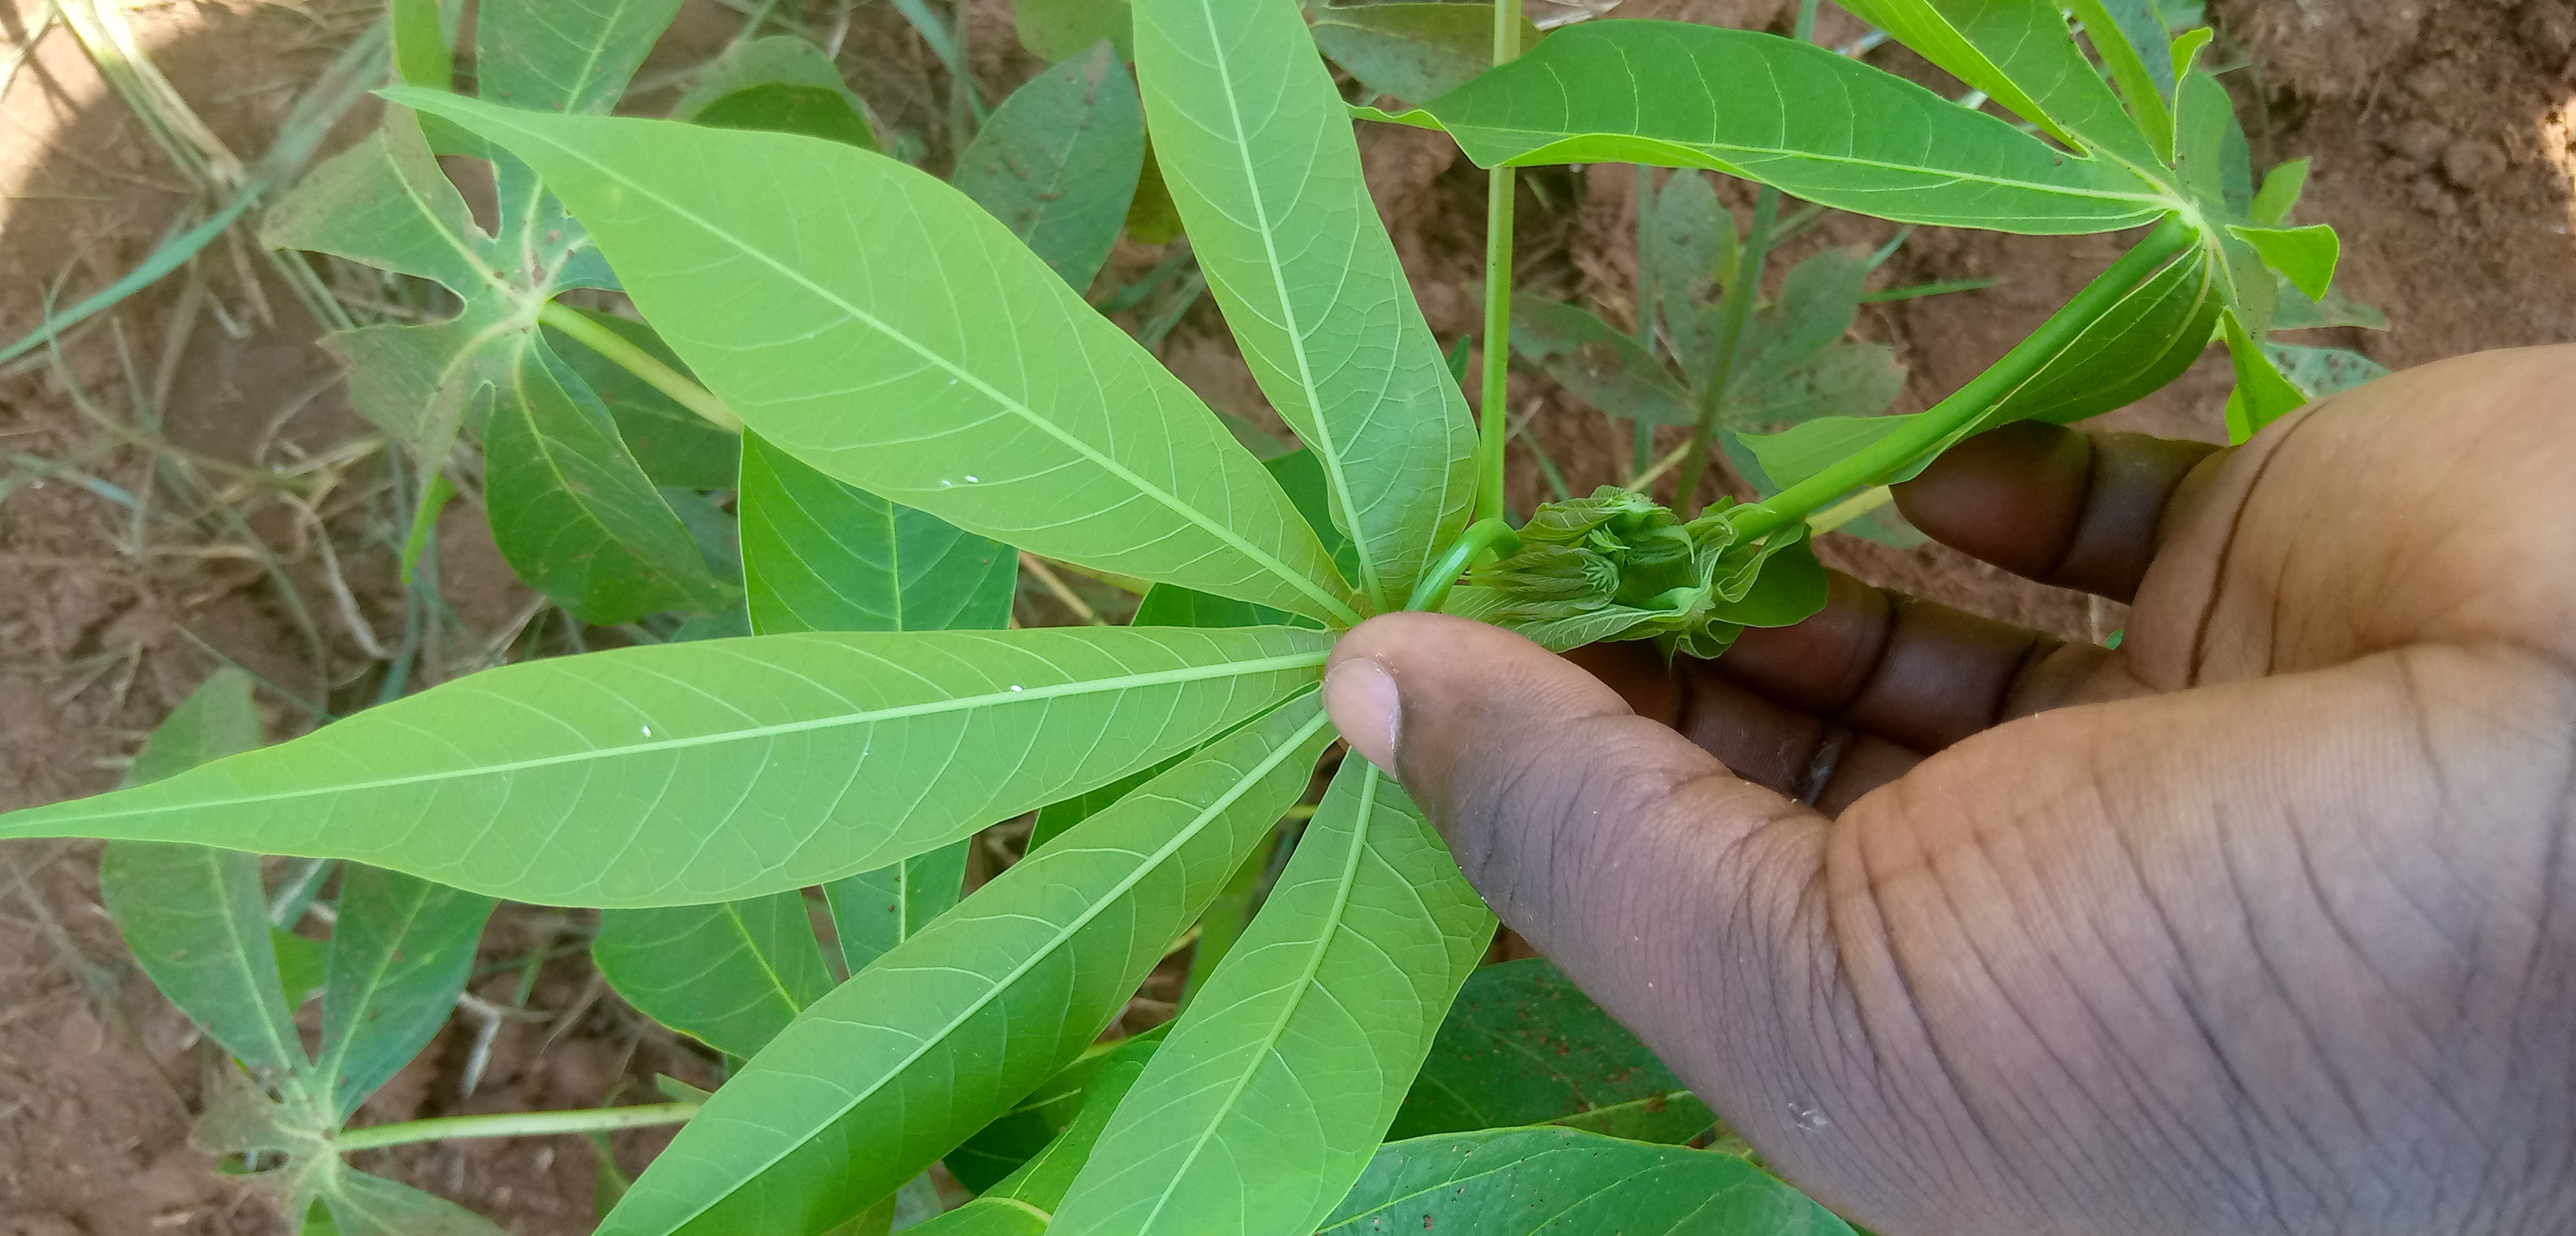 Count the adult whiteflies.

3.